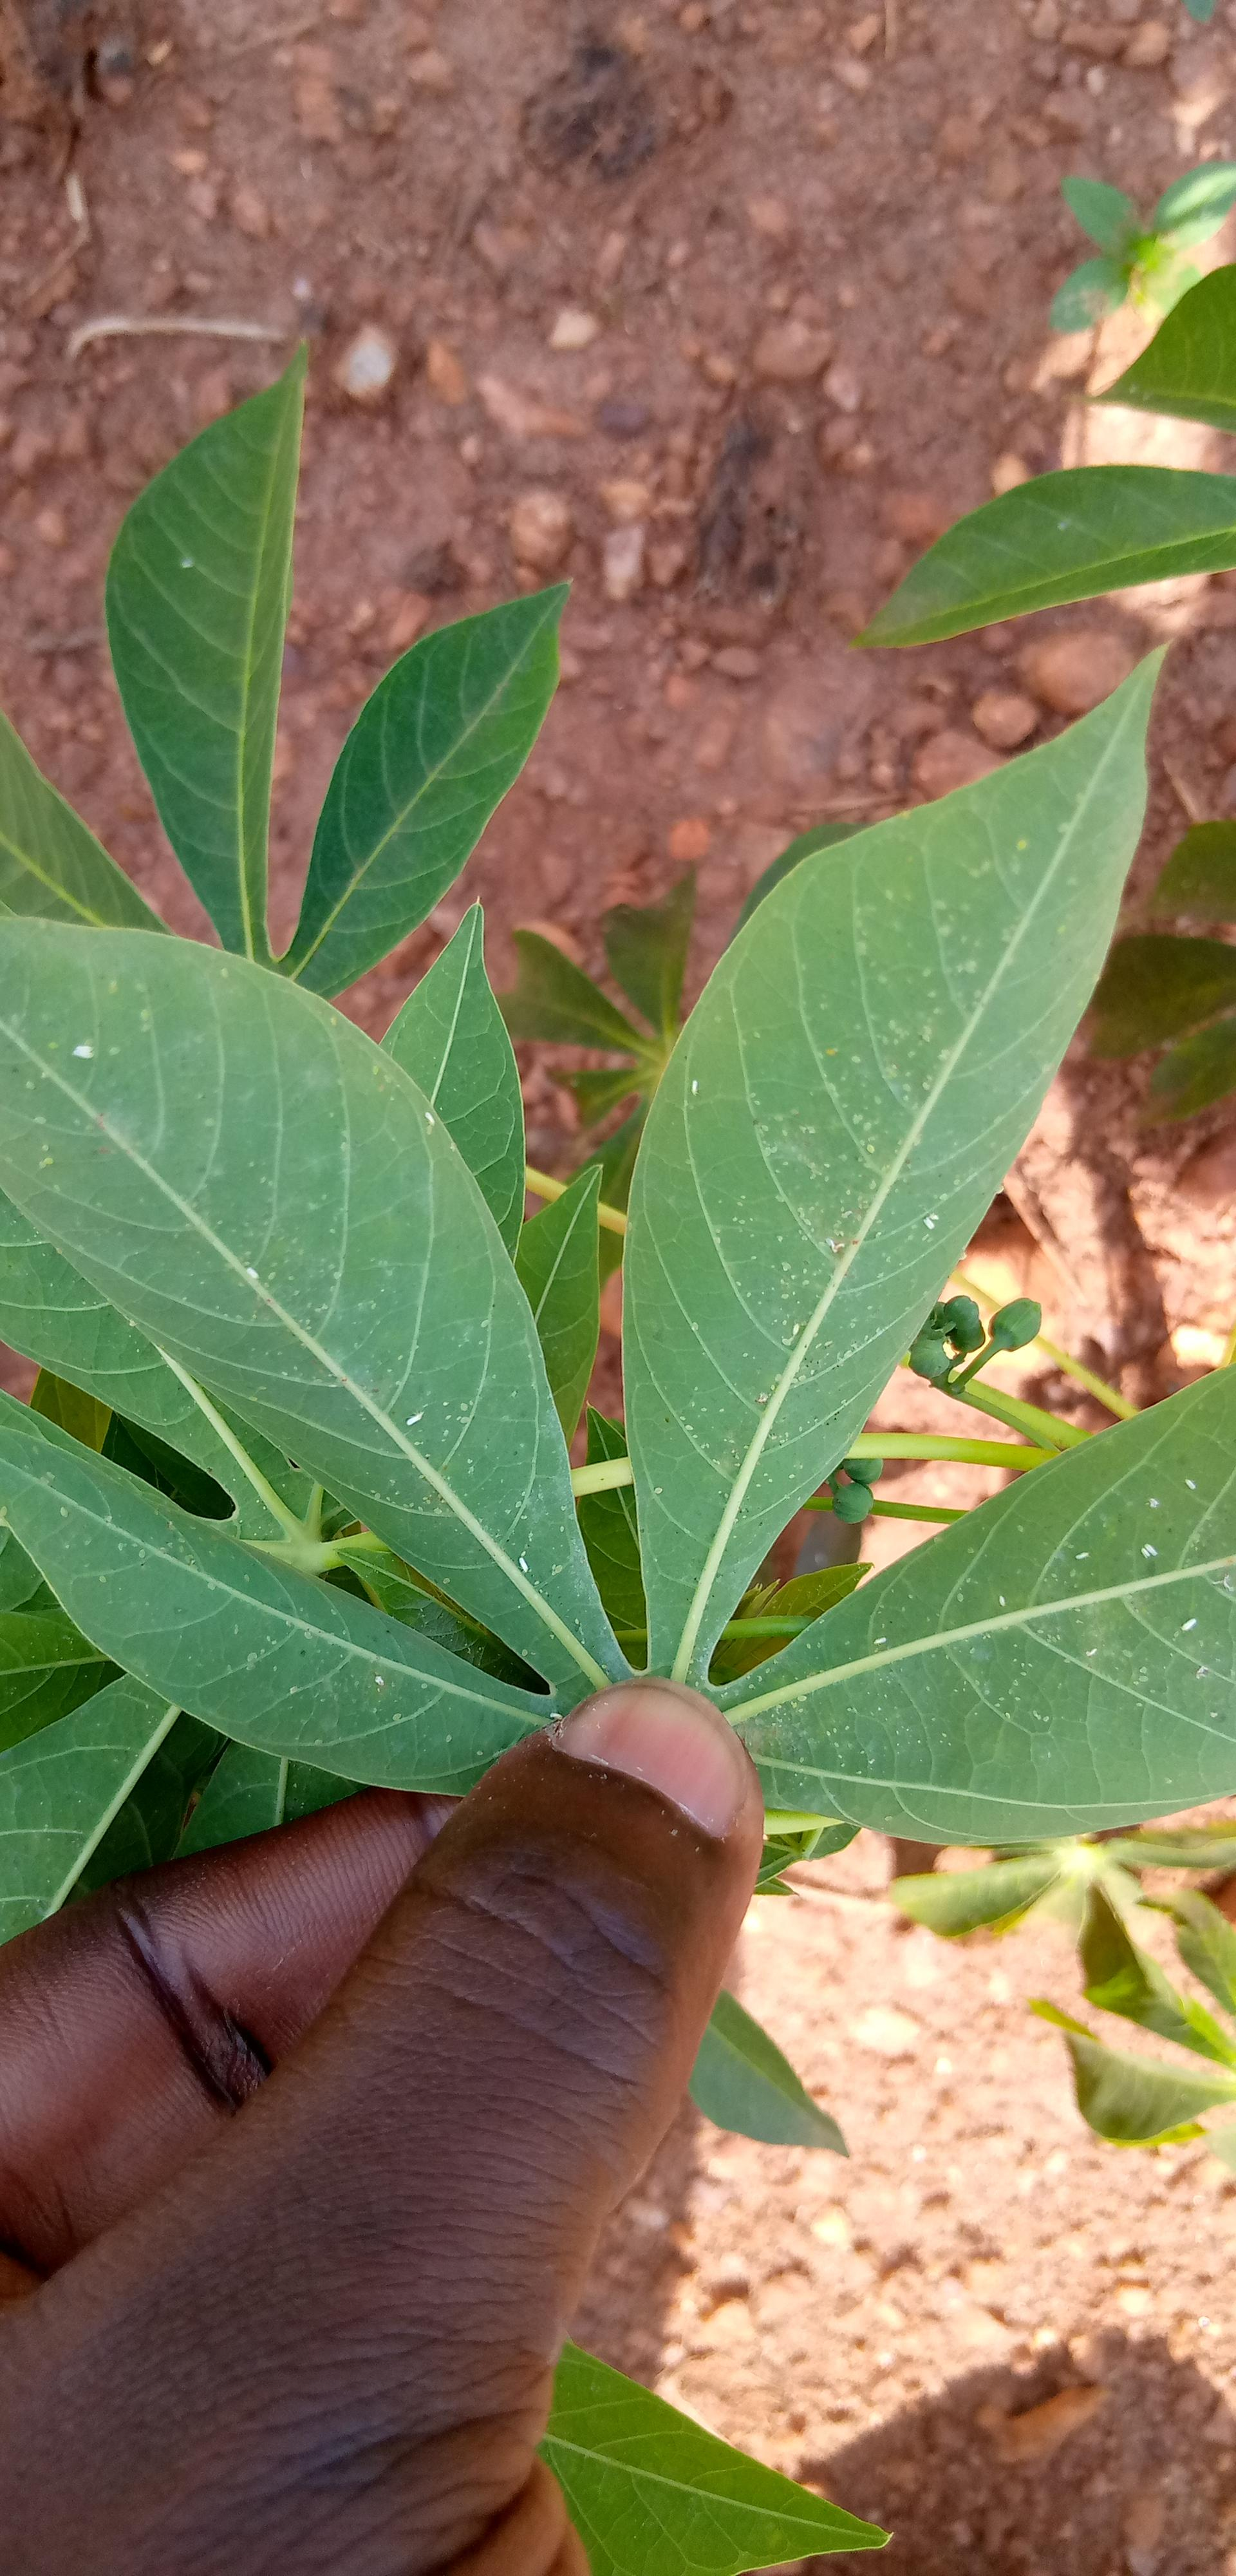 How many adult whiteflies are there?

15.